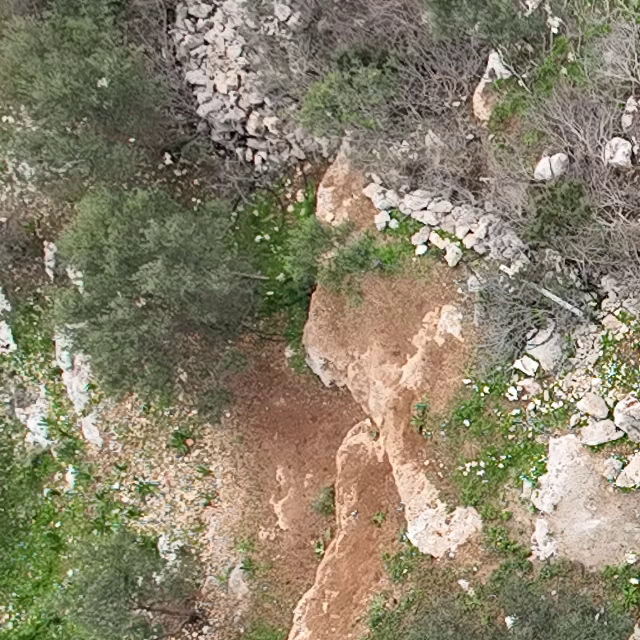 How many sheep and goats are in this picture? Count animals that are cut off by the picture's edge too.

1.